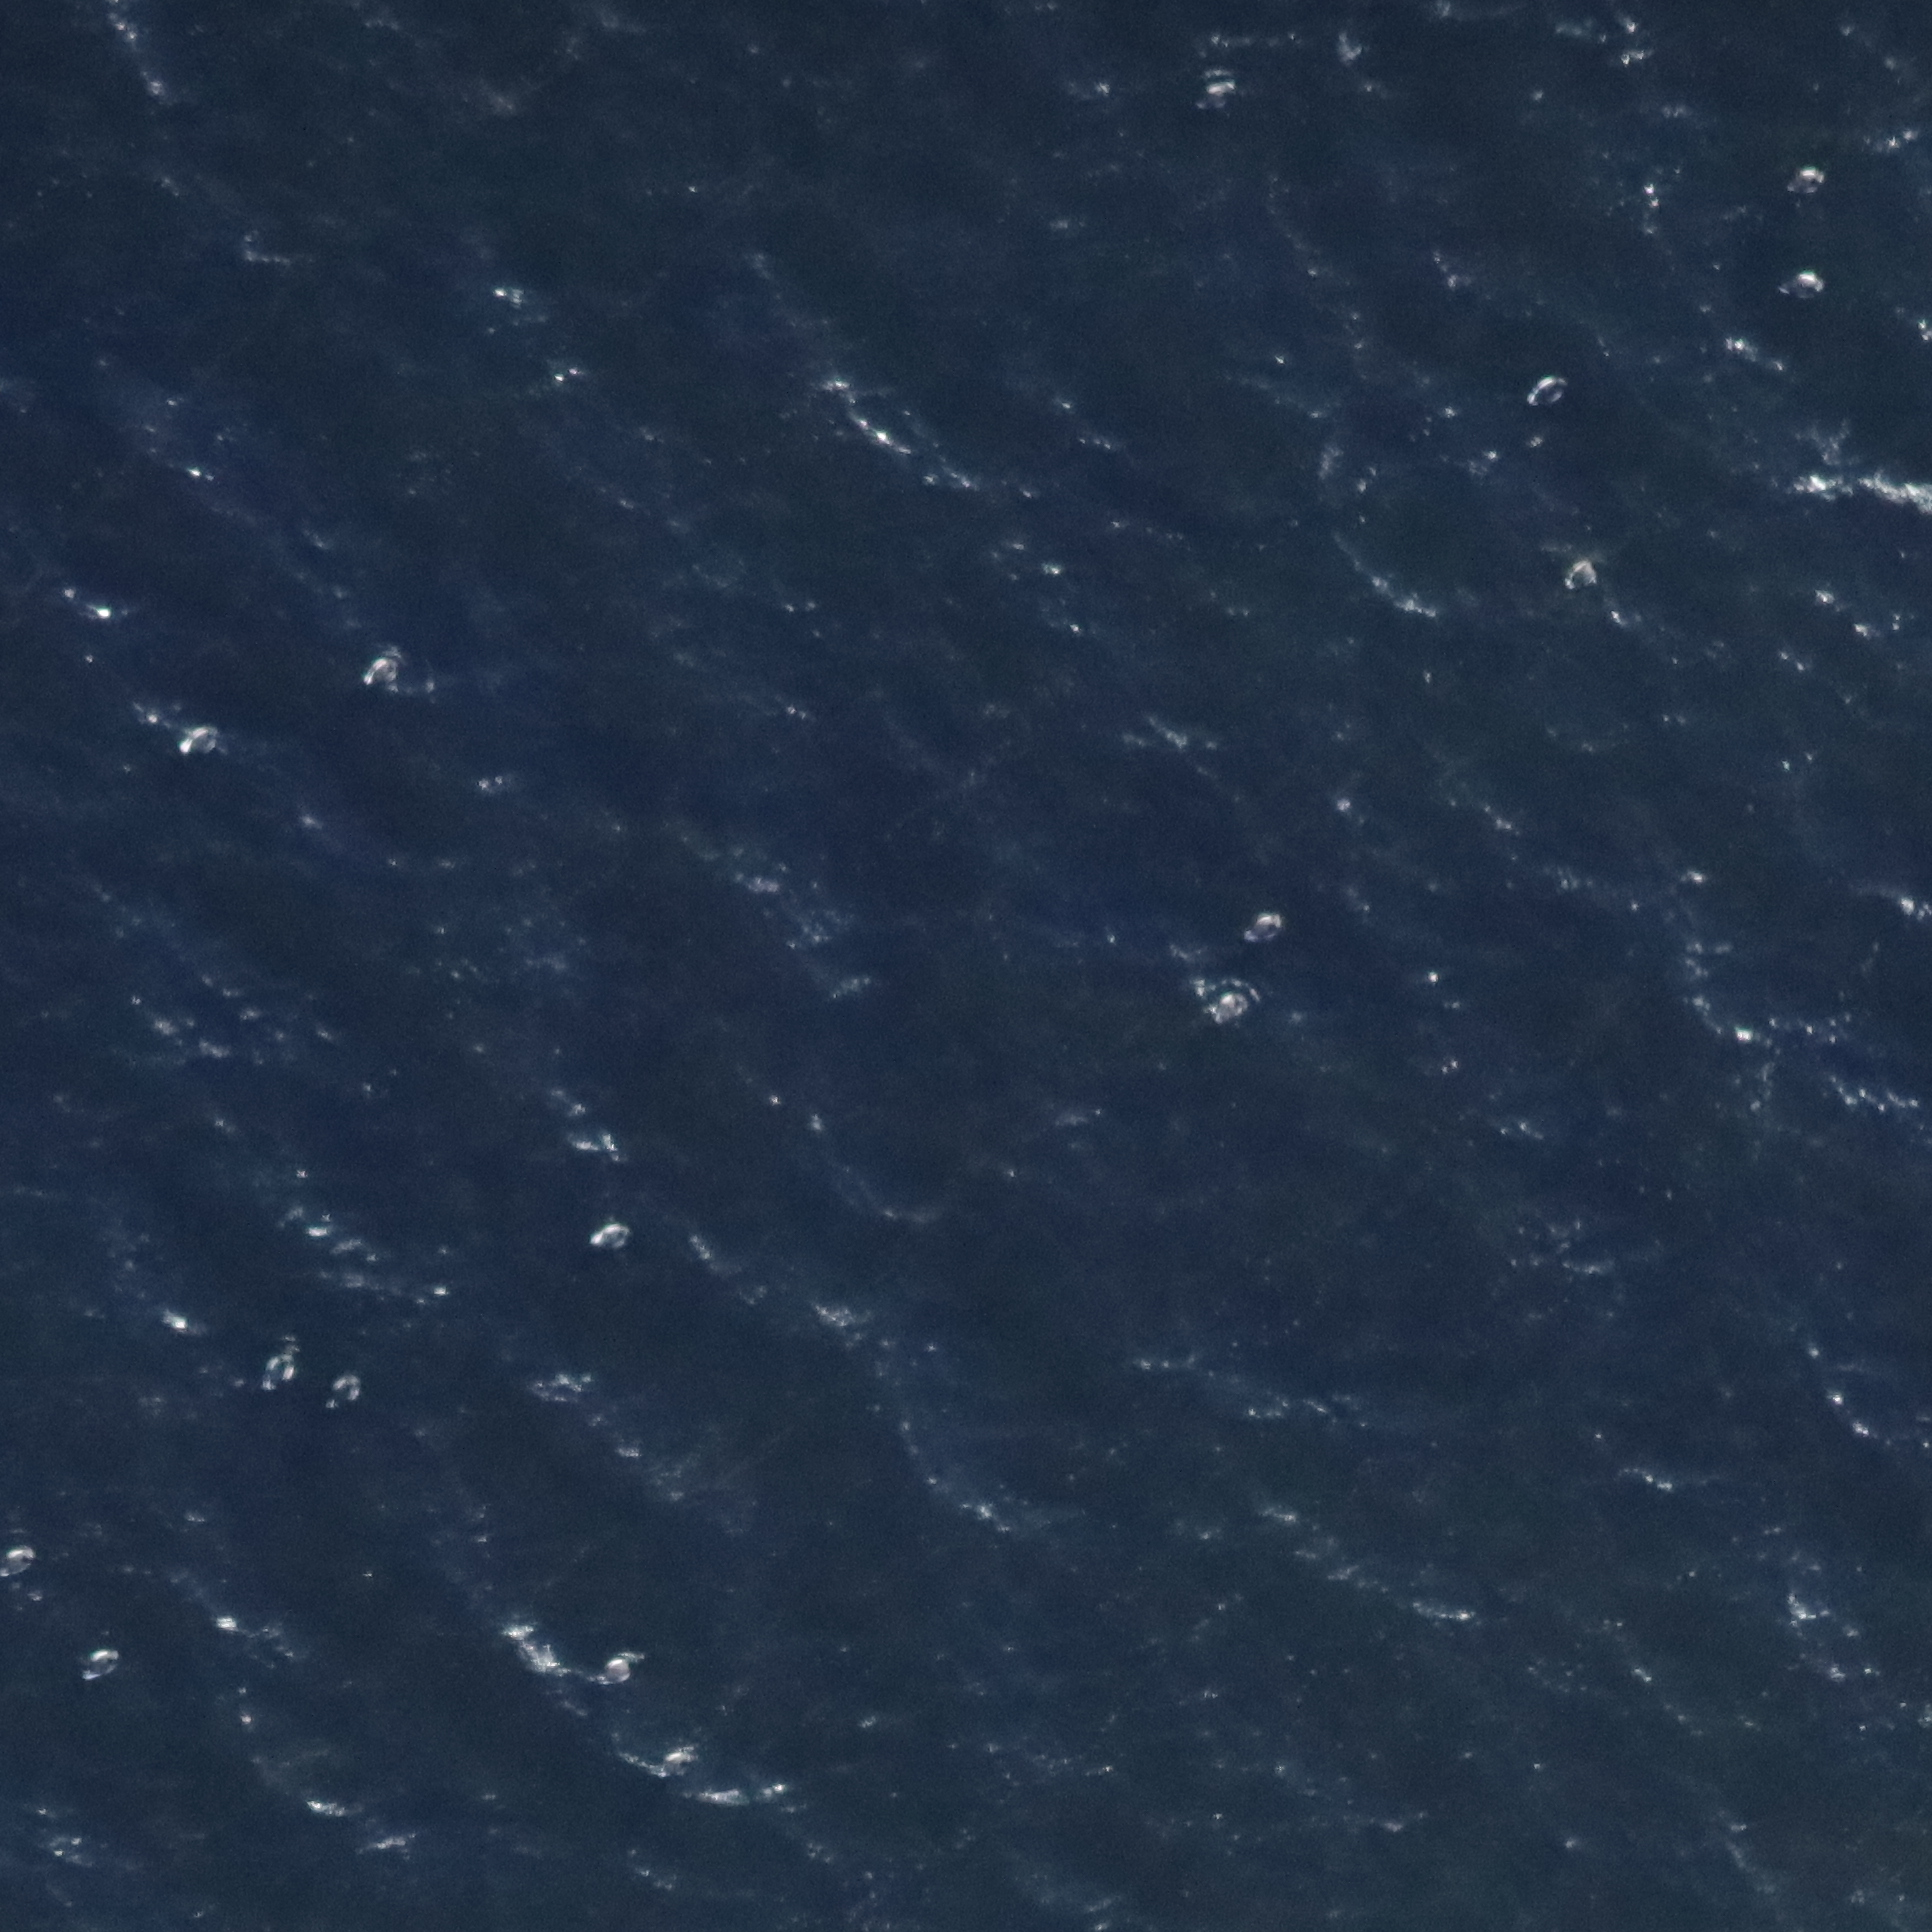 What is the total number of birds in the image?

15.